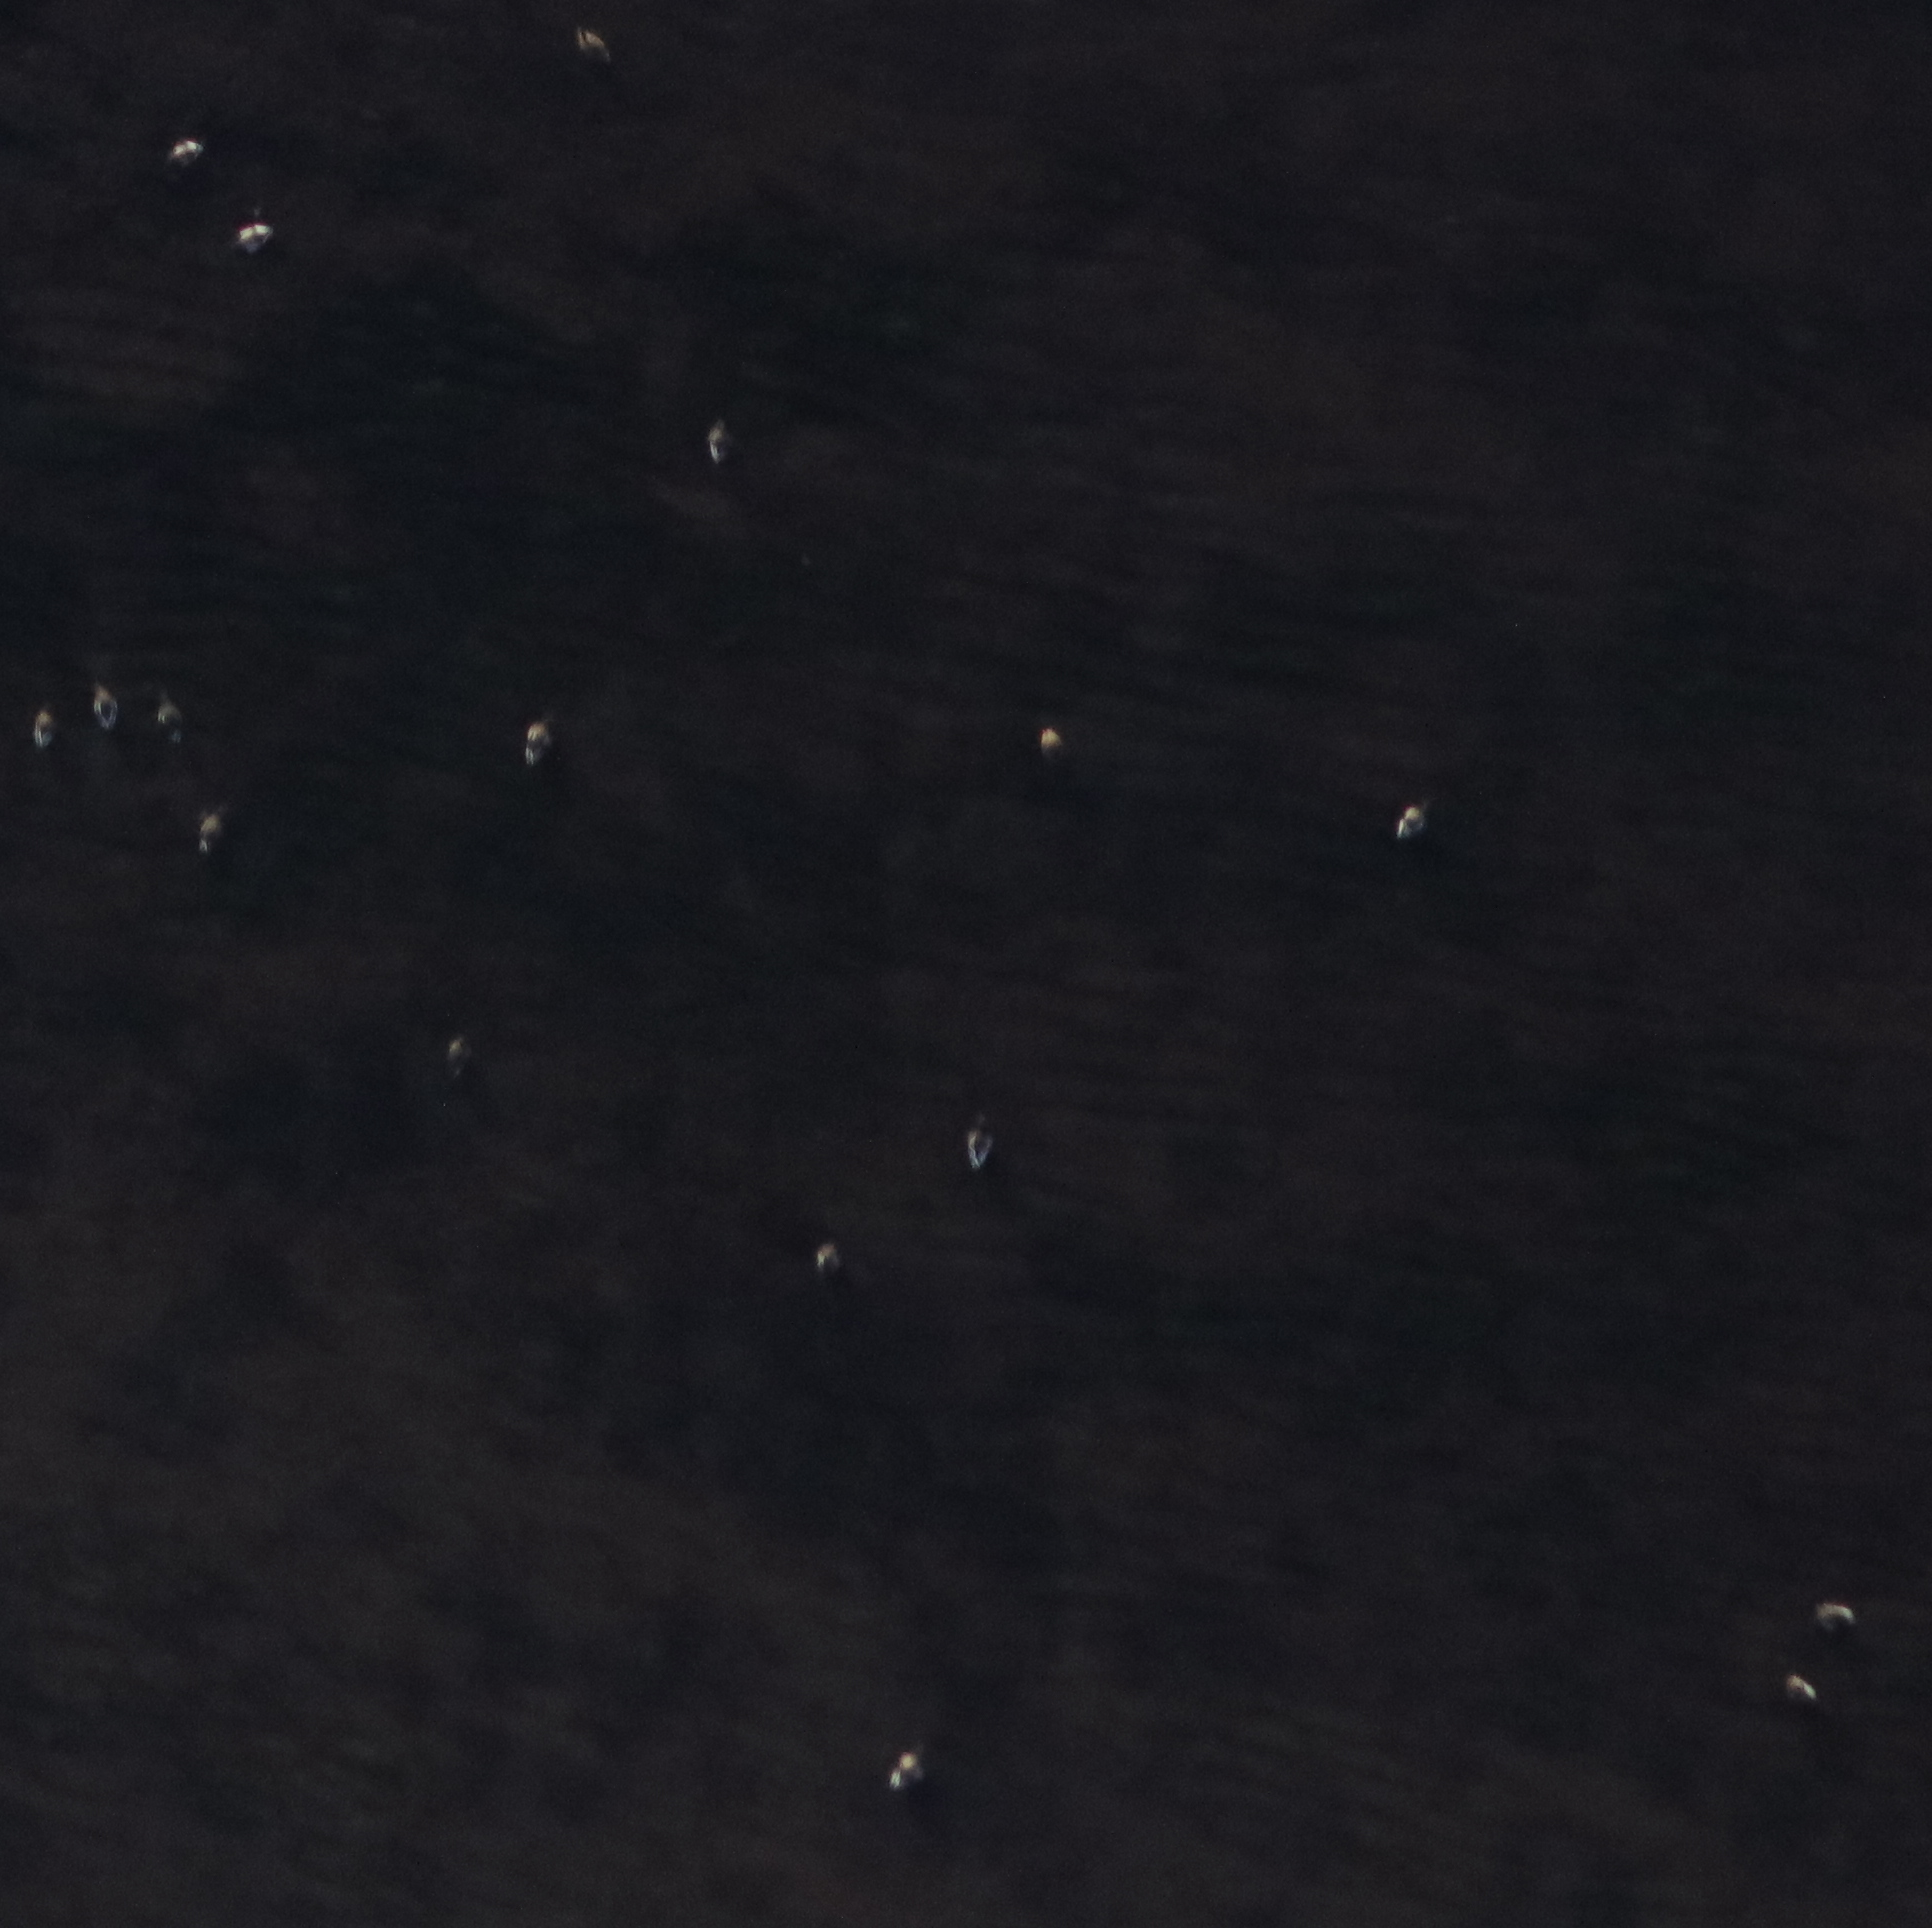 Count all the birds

17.